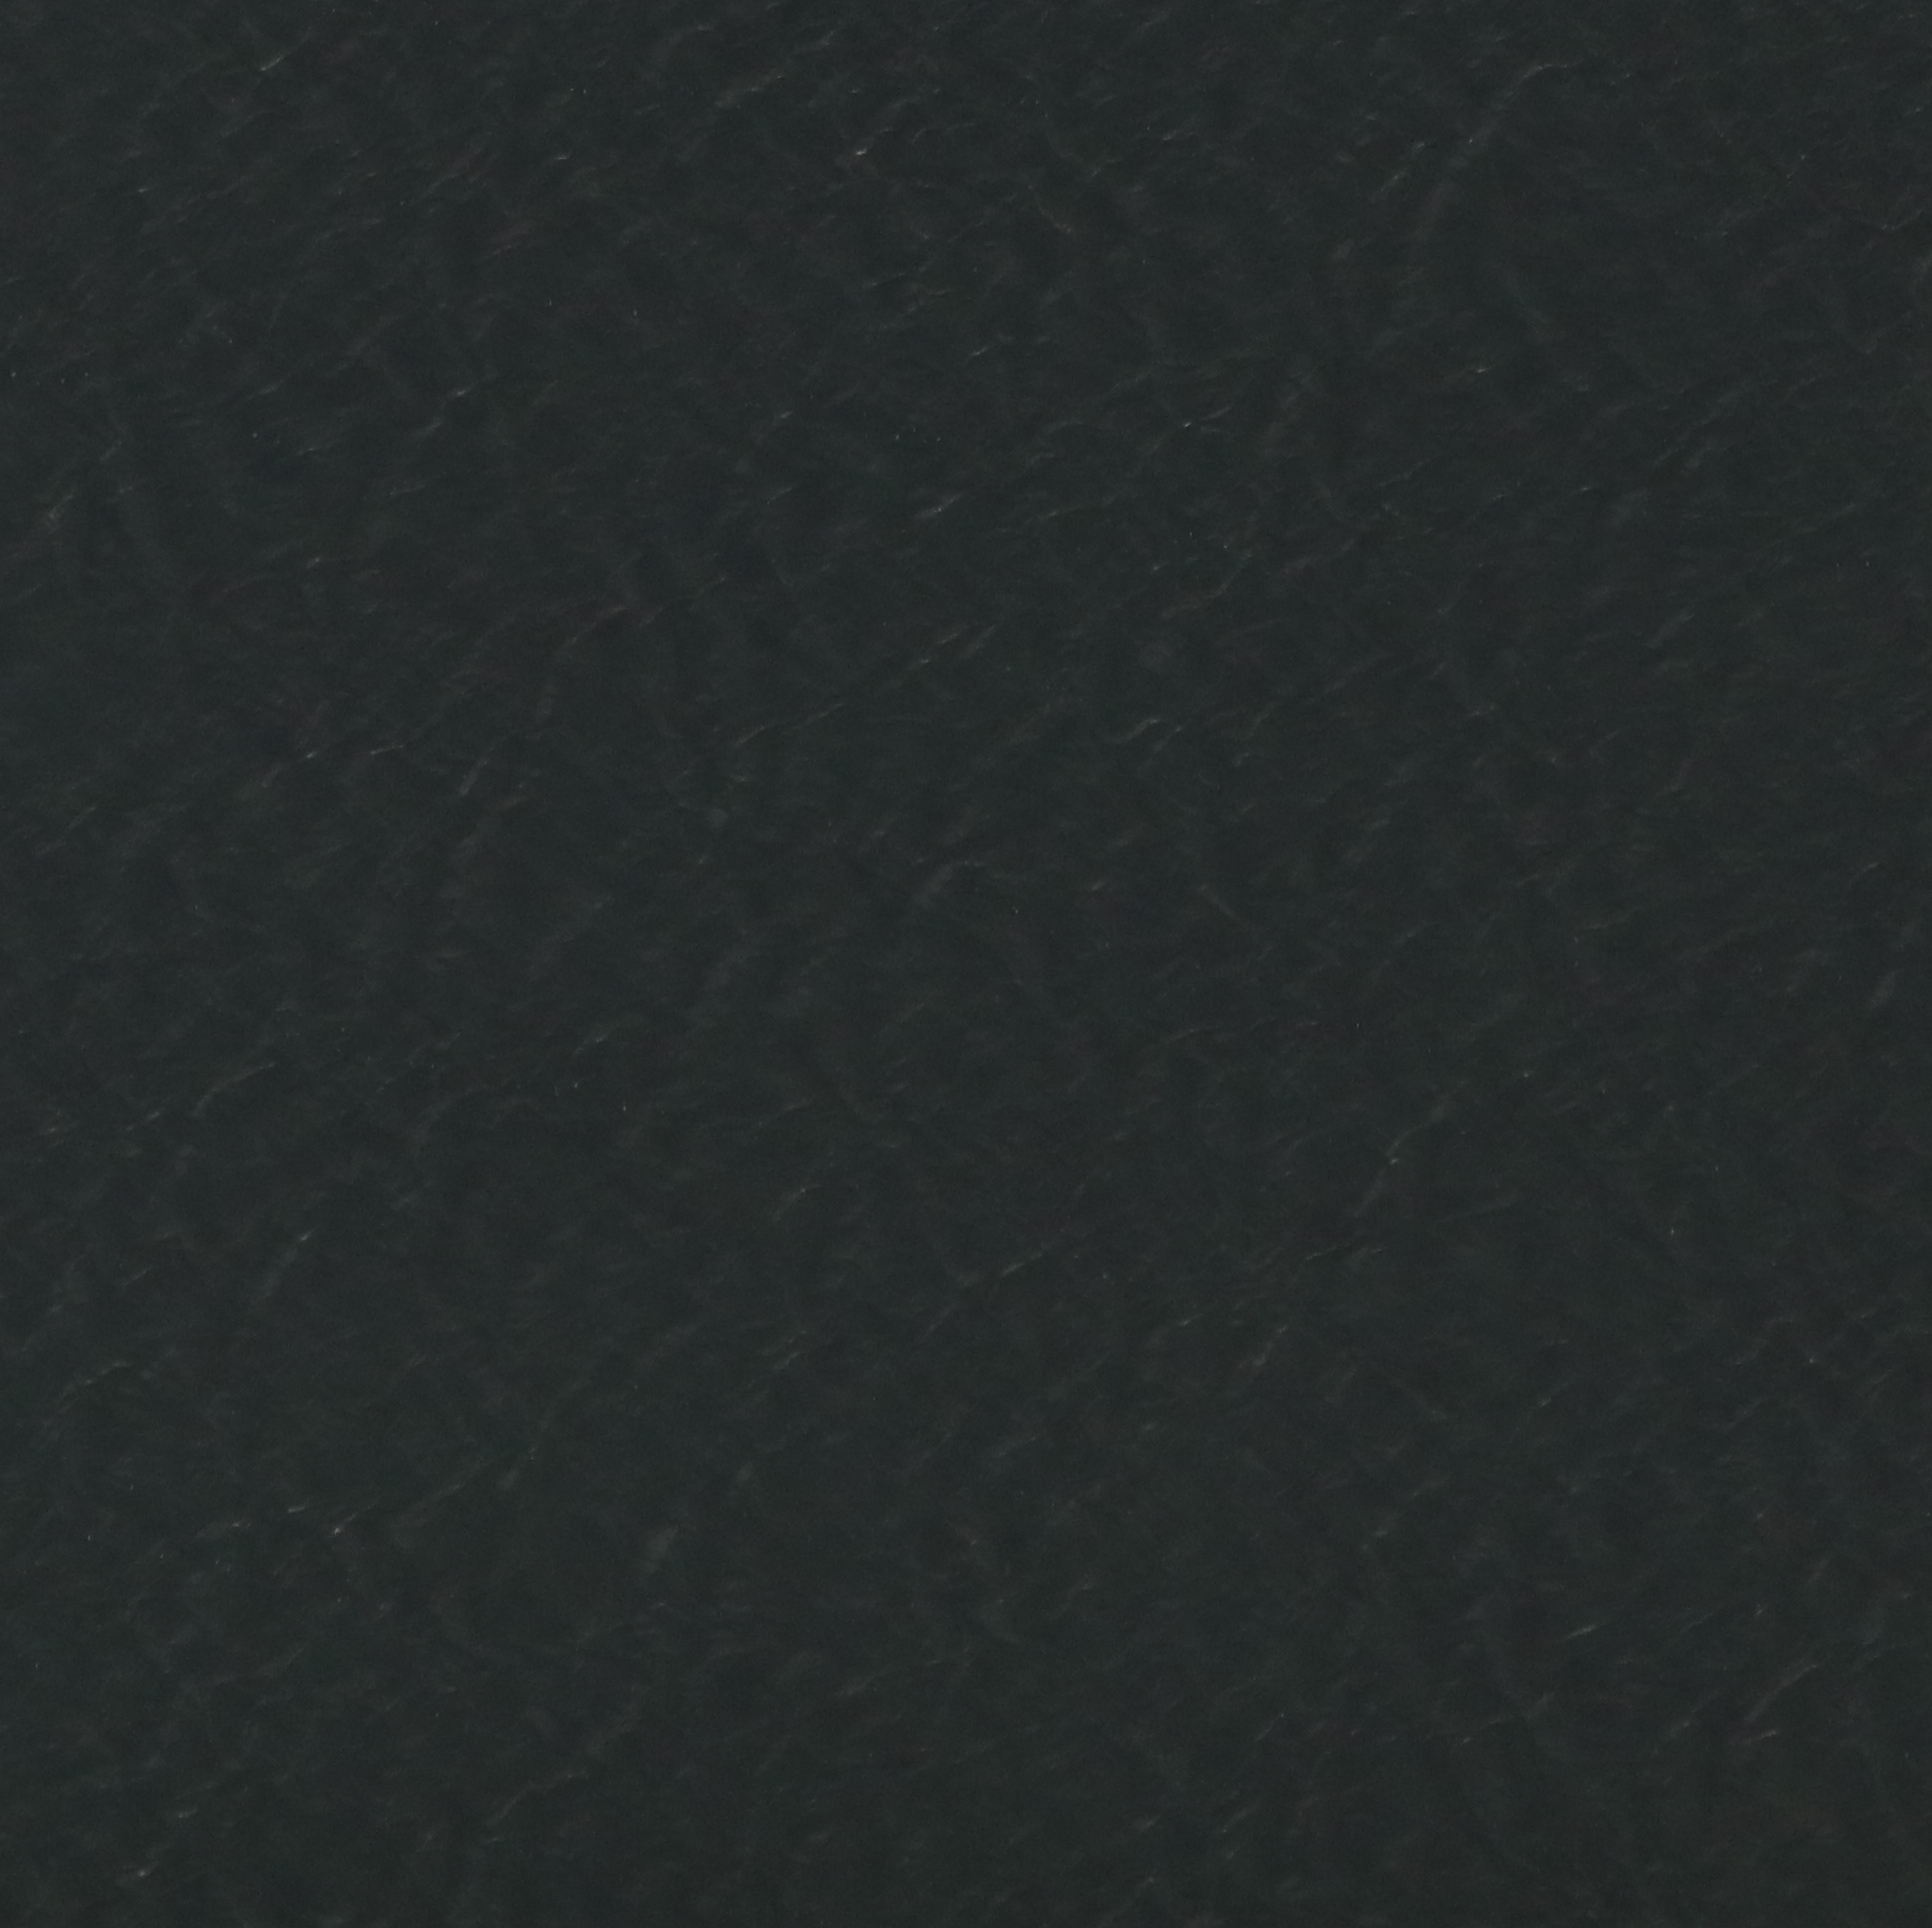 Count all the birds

0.